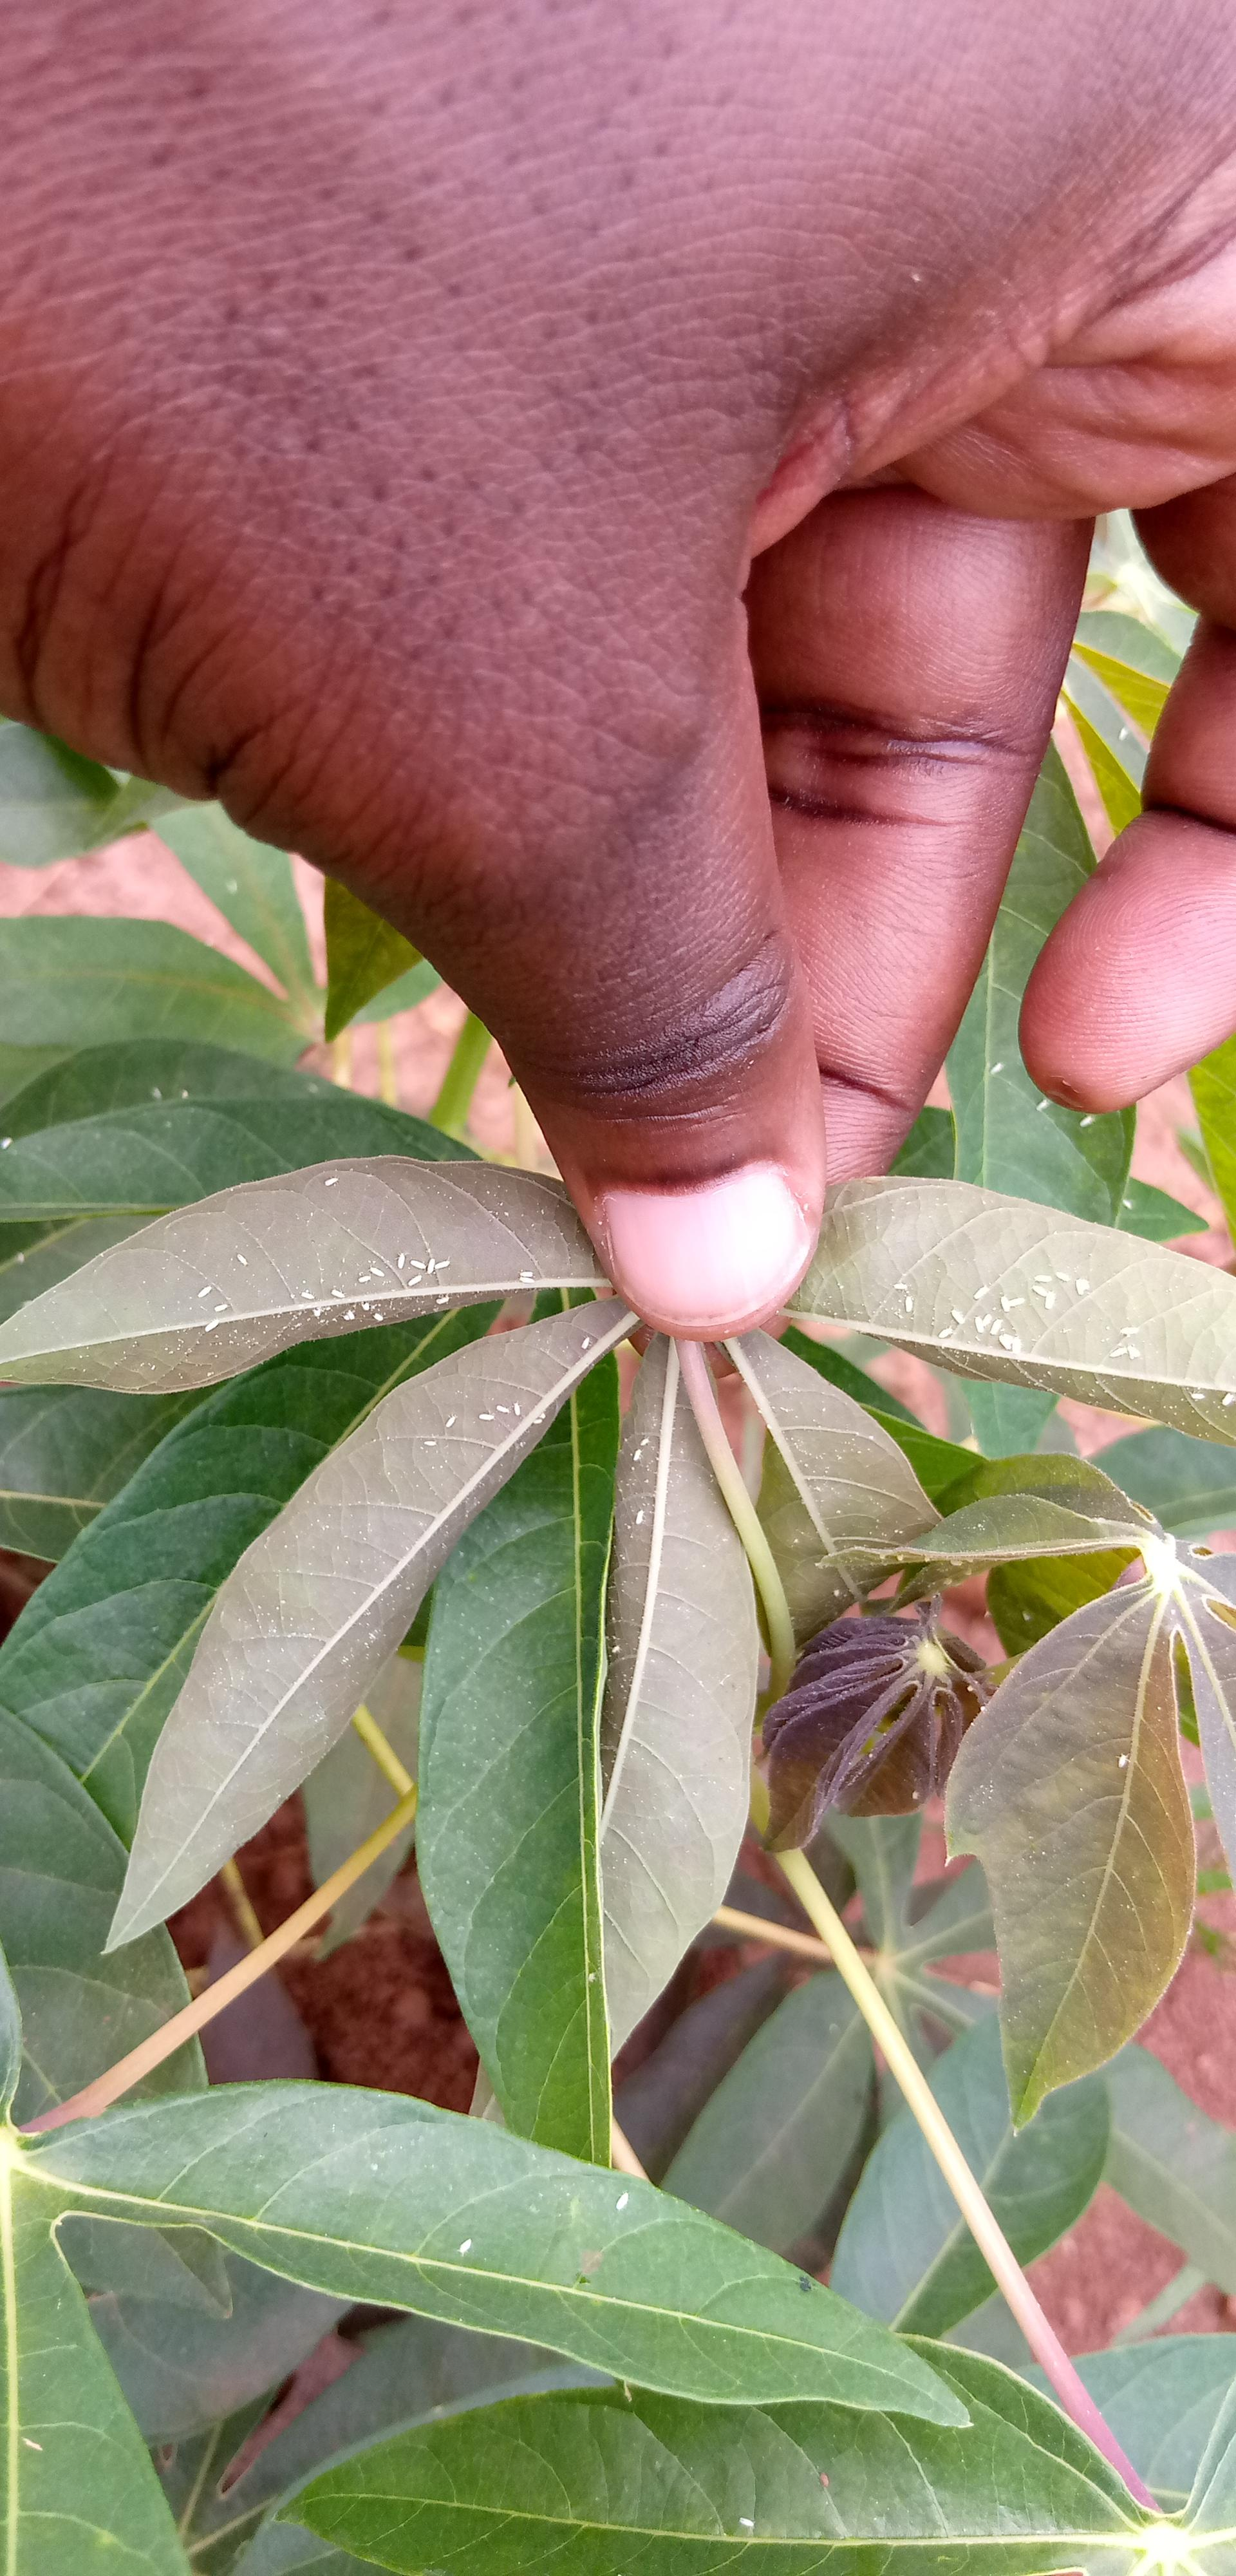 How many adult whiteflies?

70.